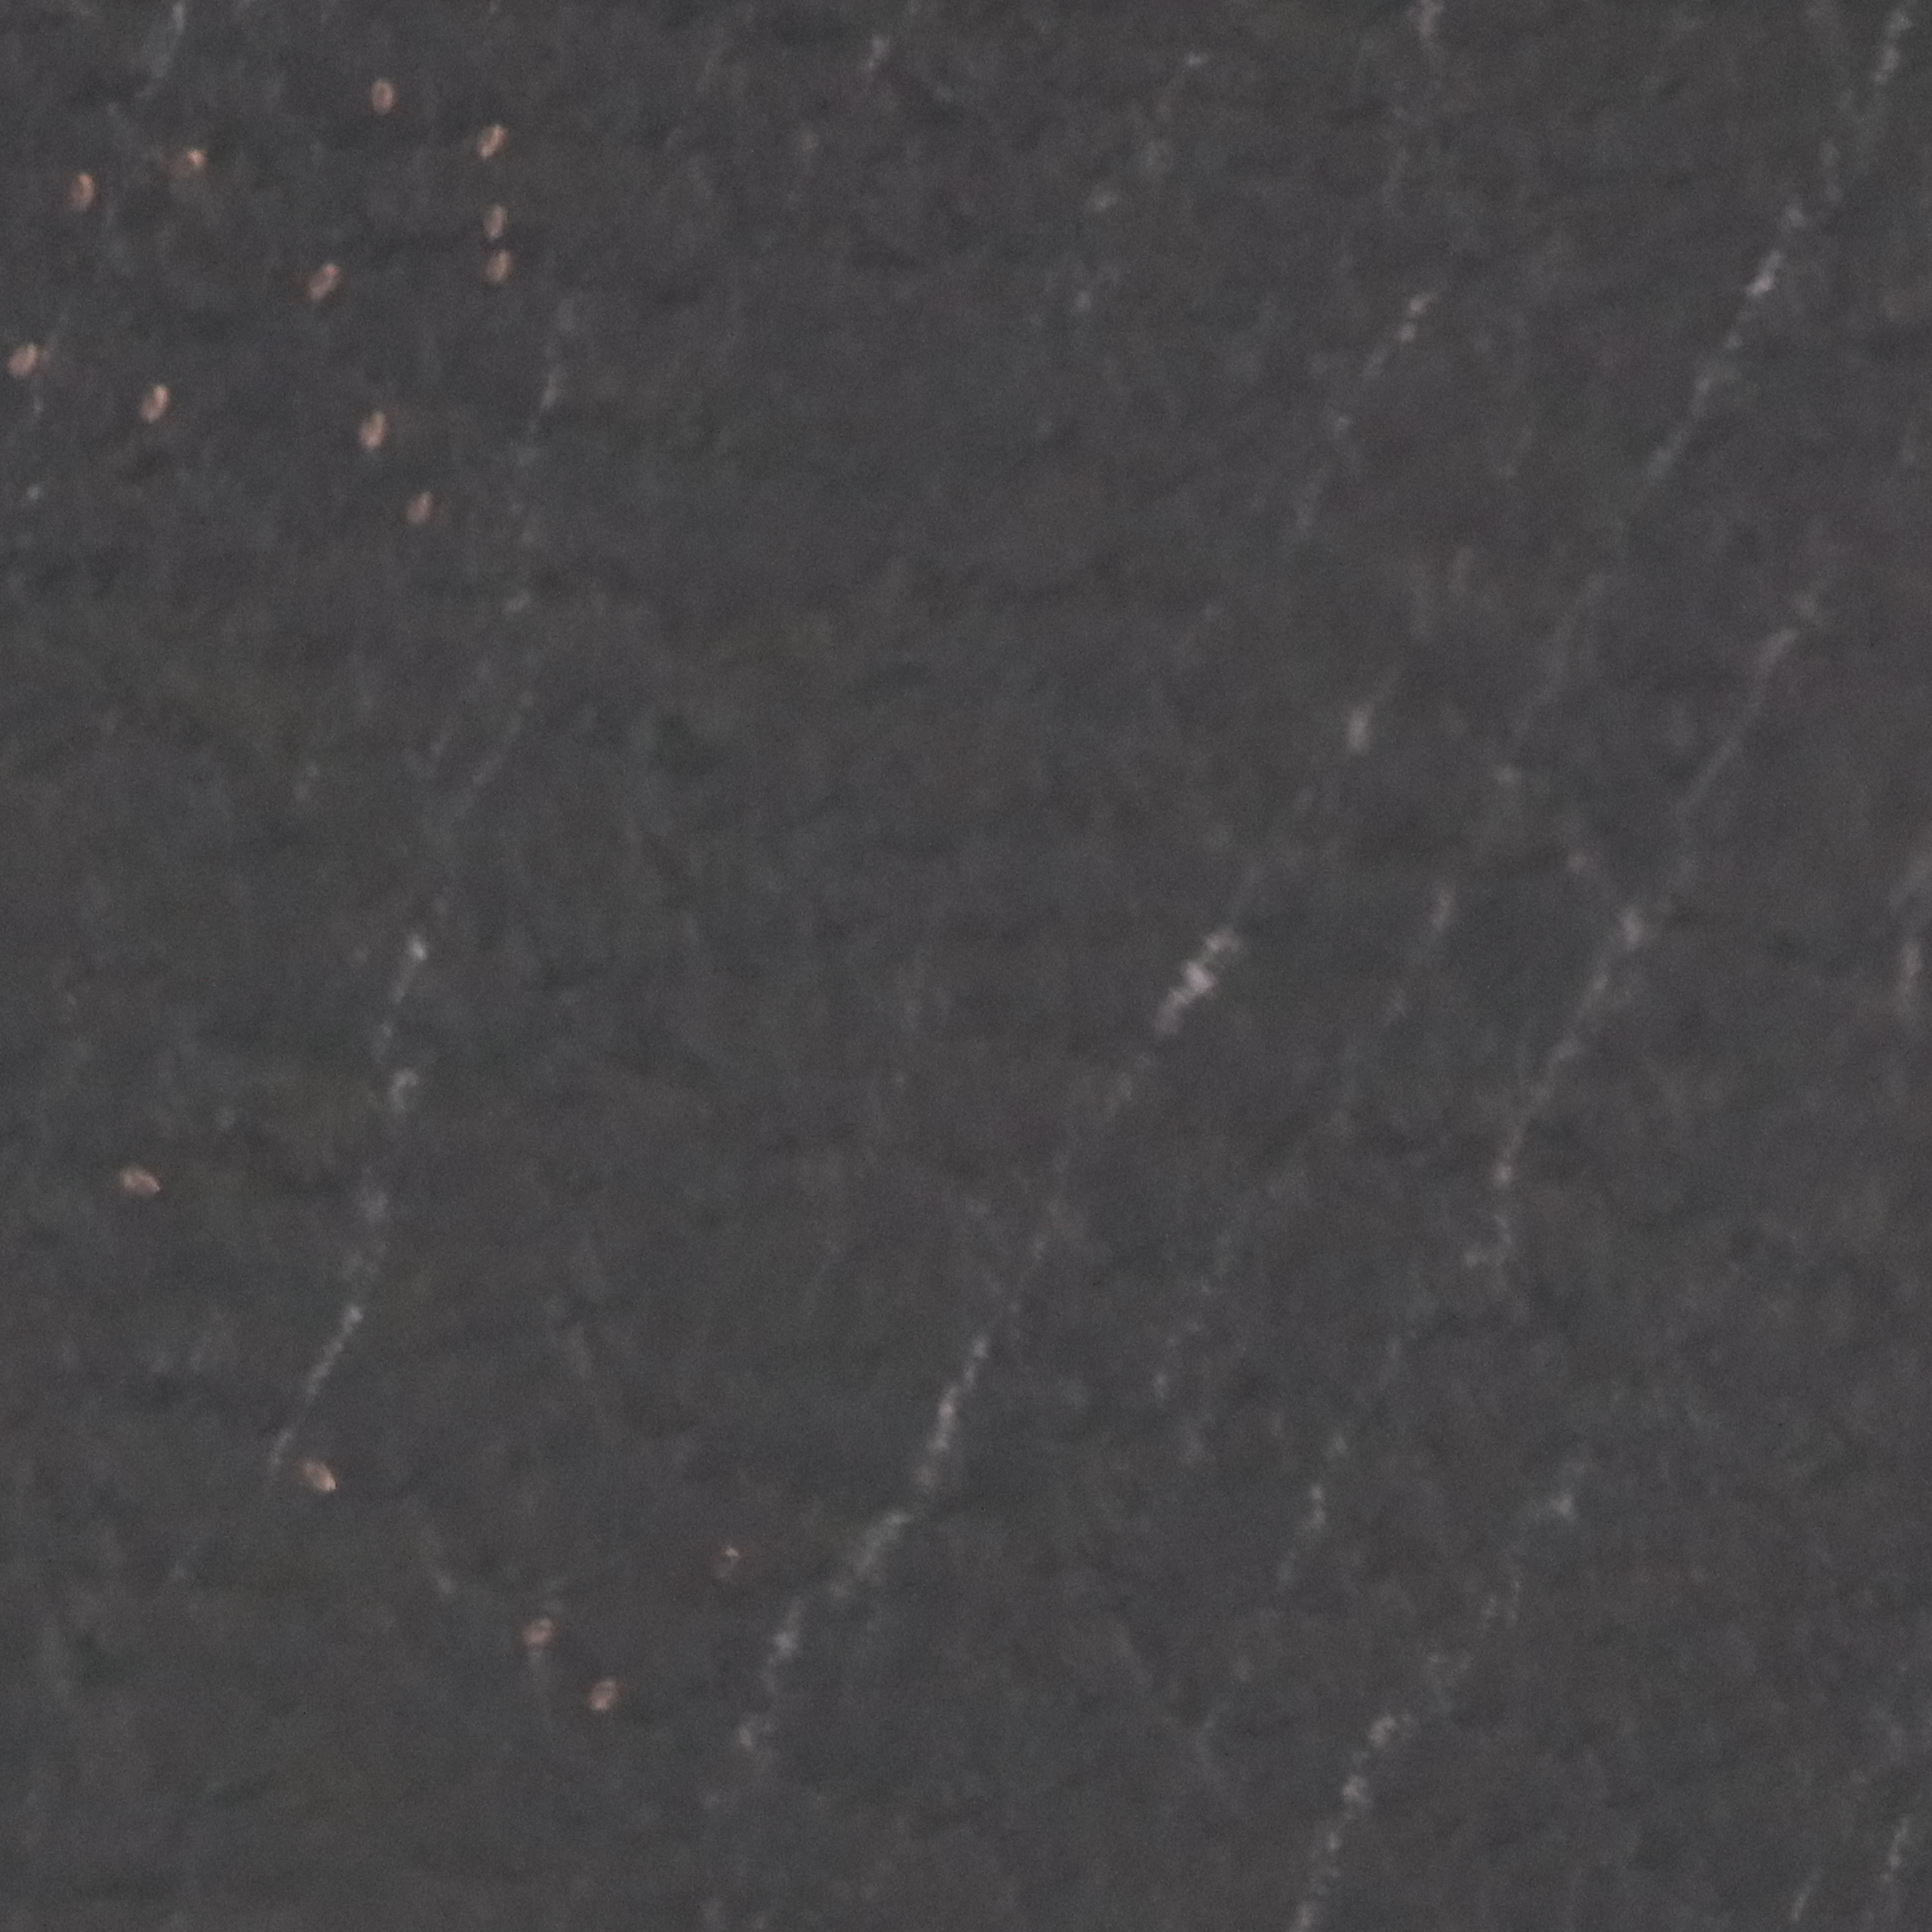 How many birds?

15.